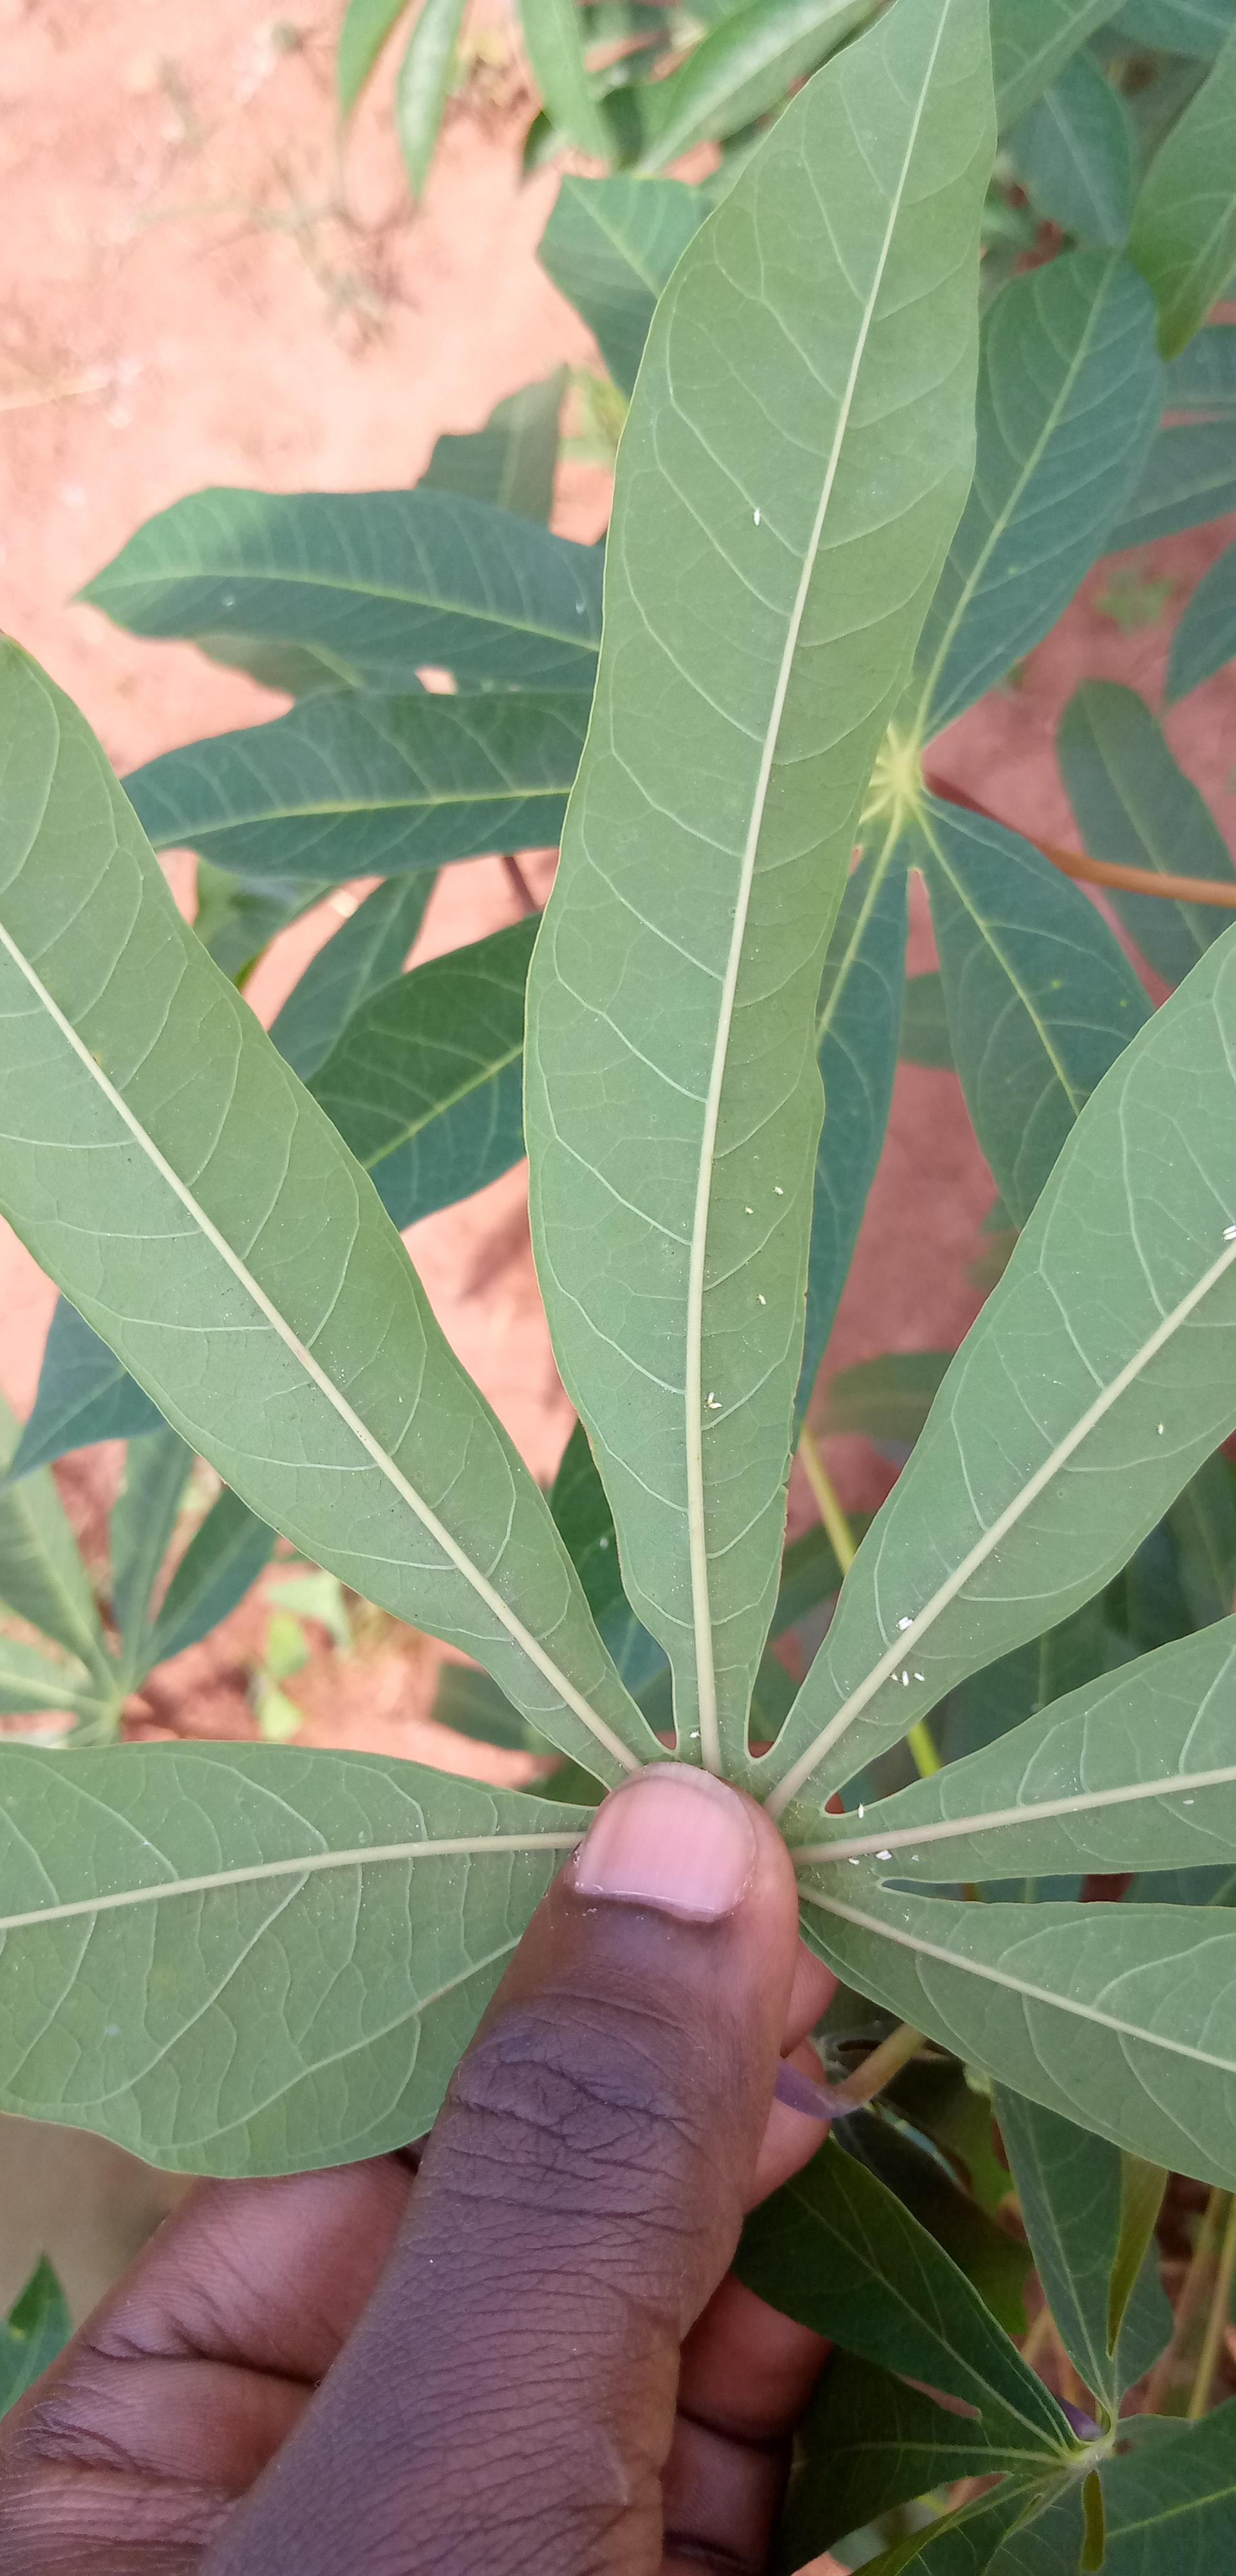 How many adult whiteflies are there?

19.